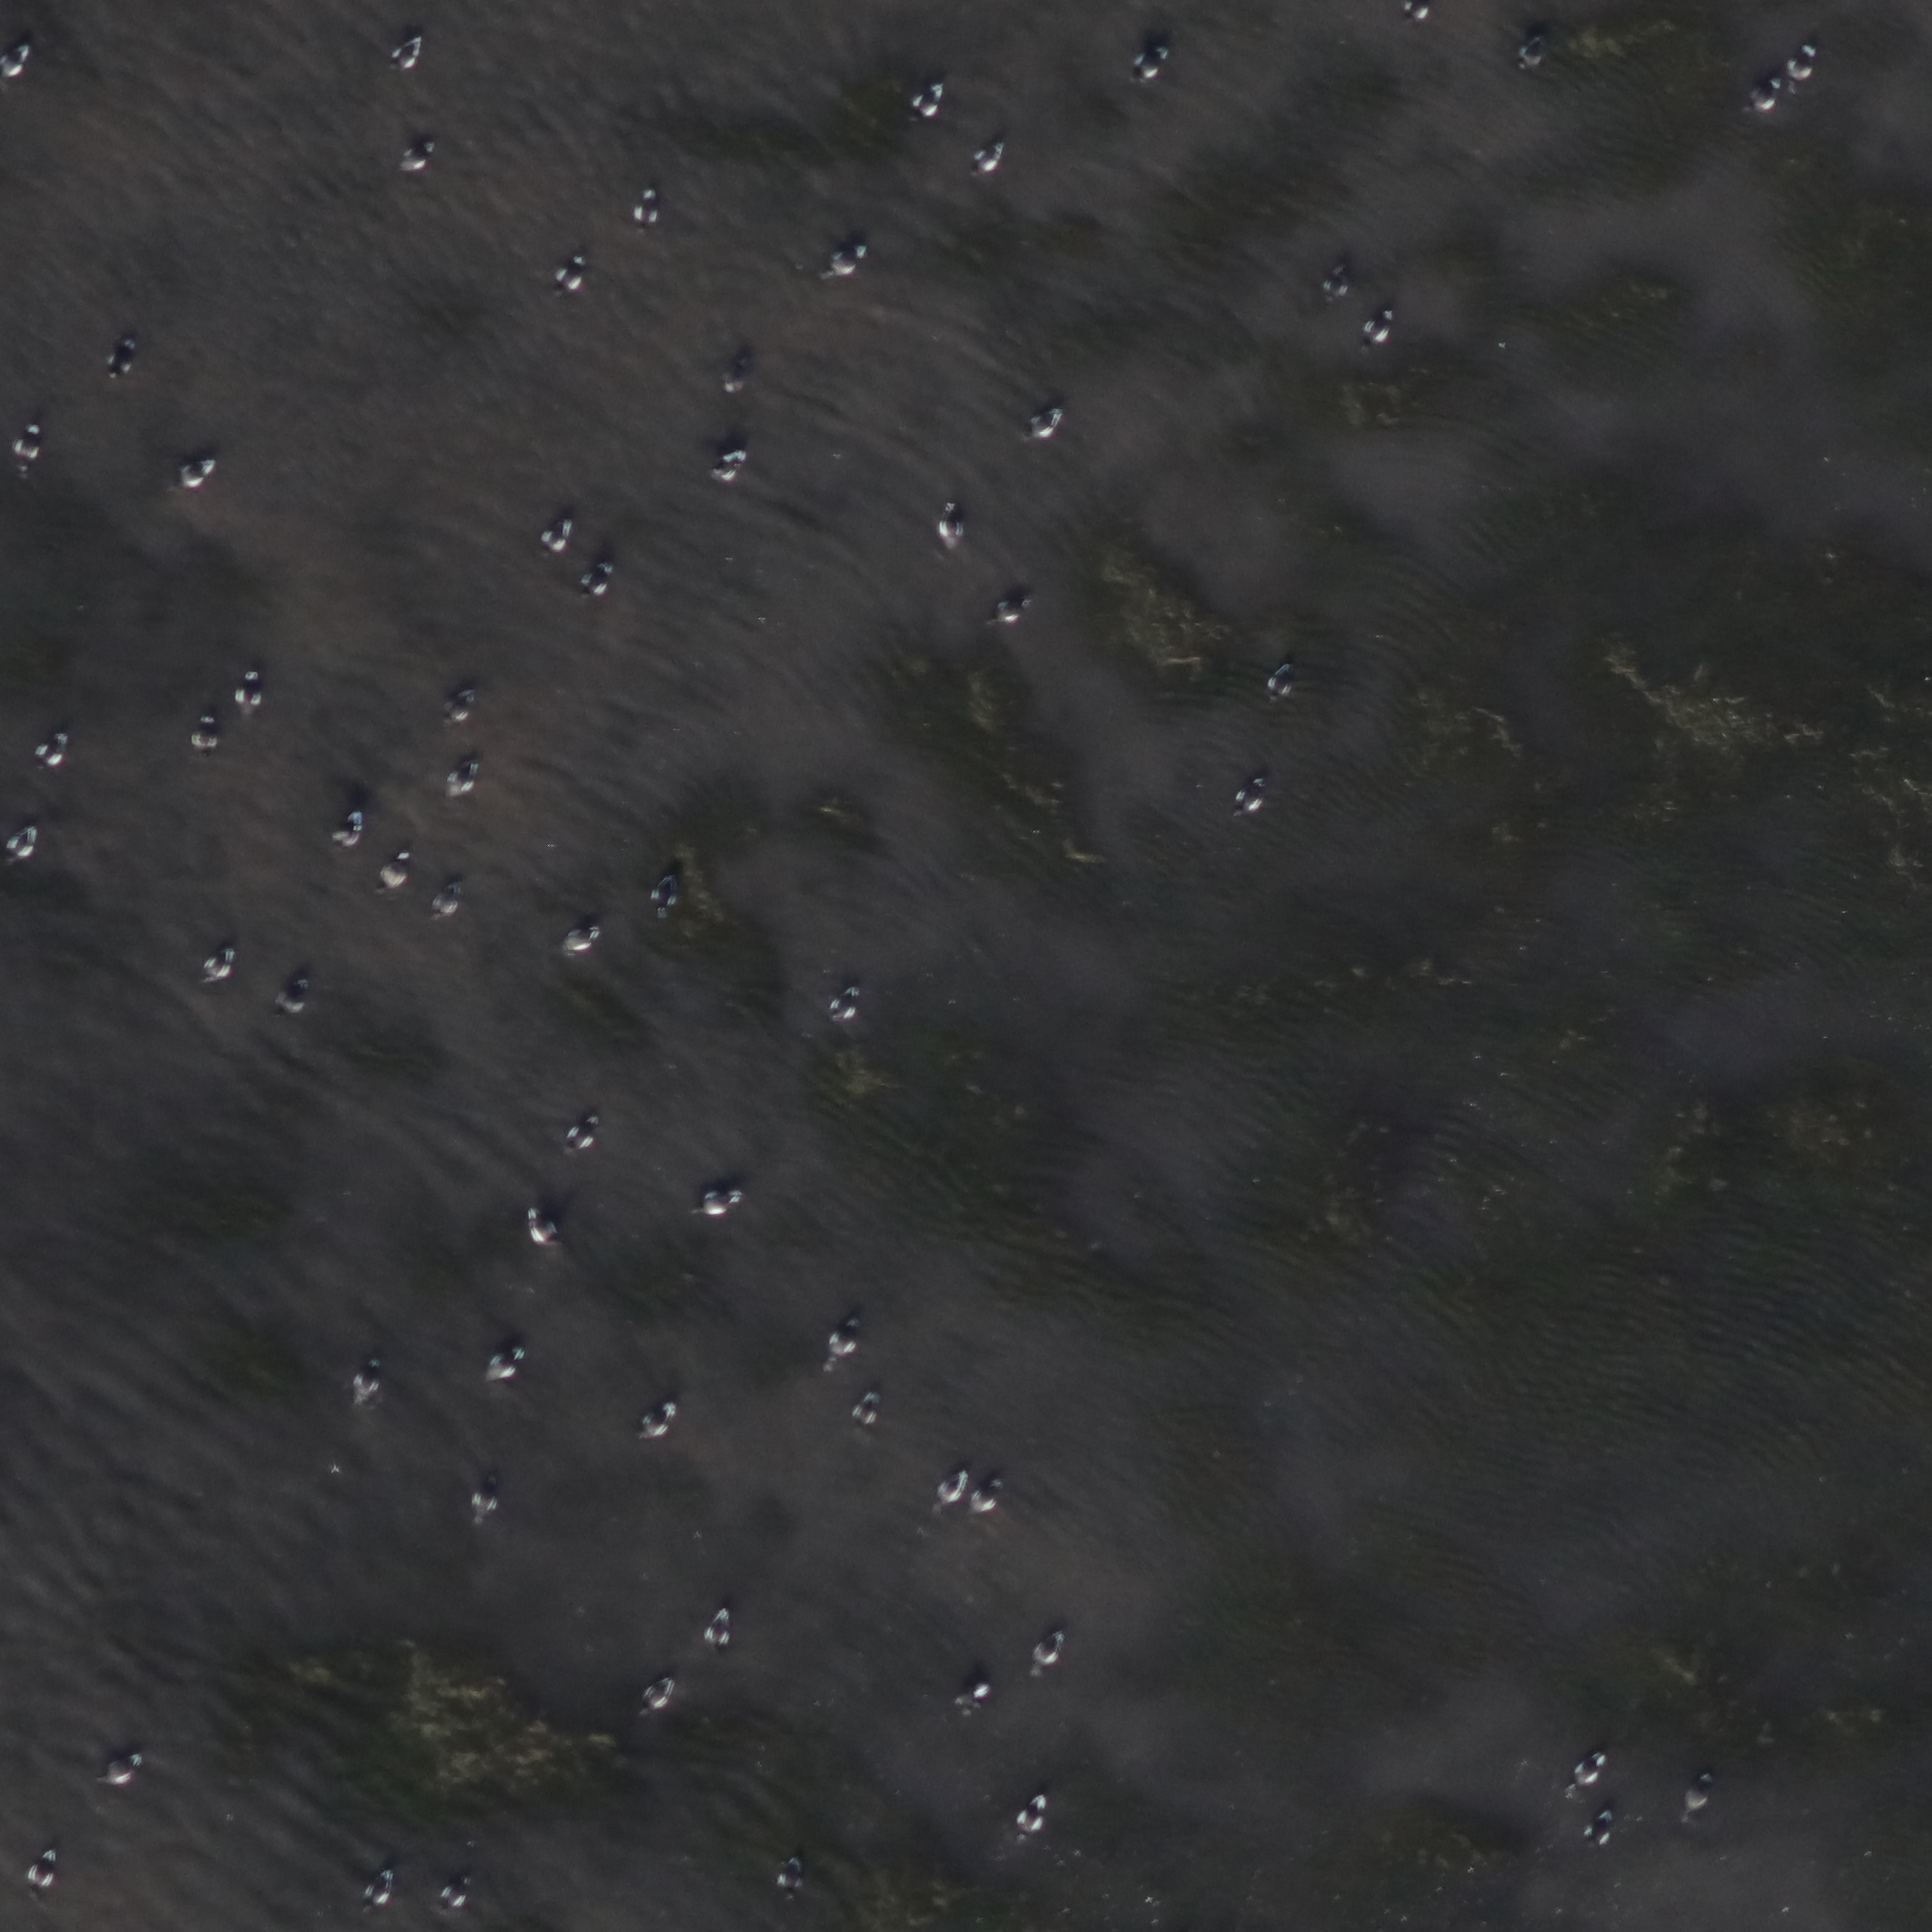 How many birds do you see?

64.